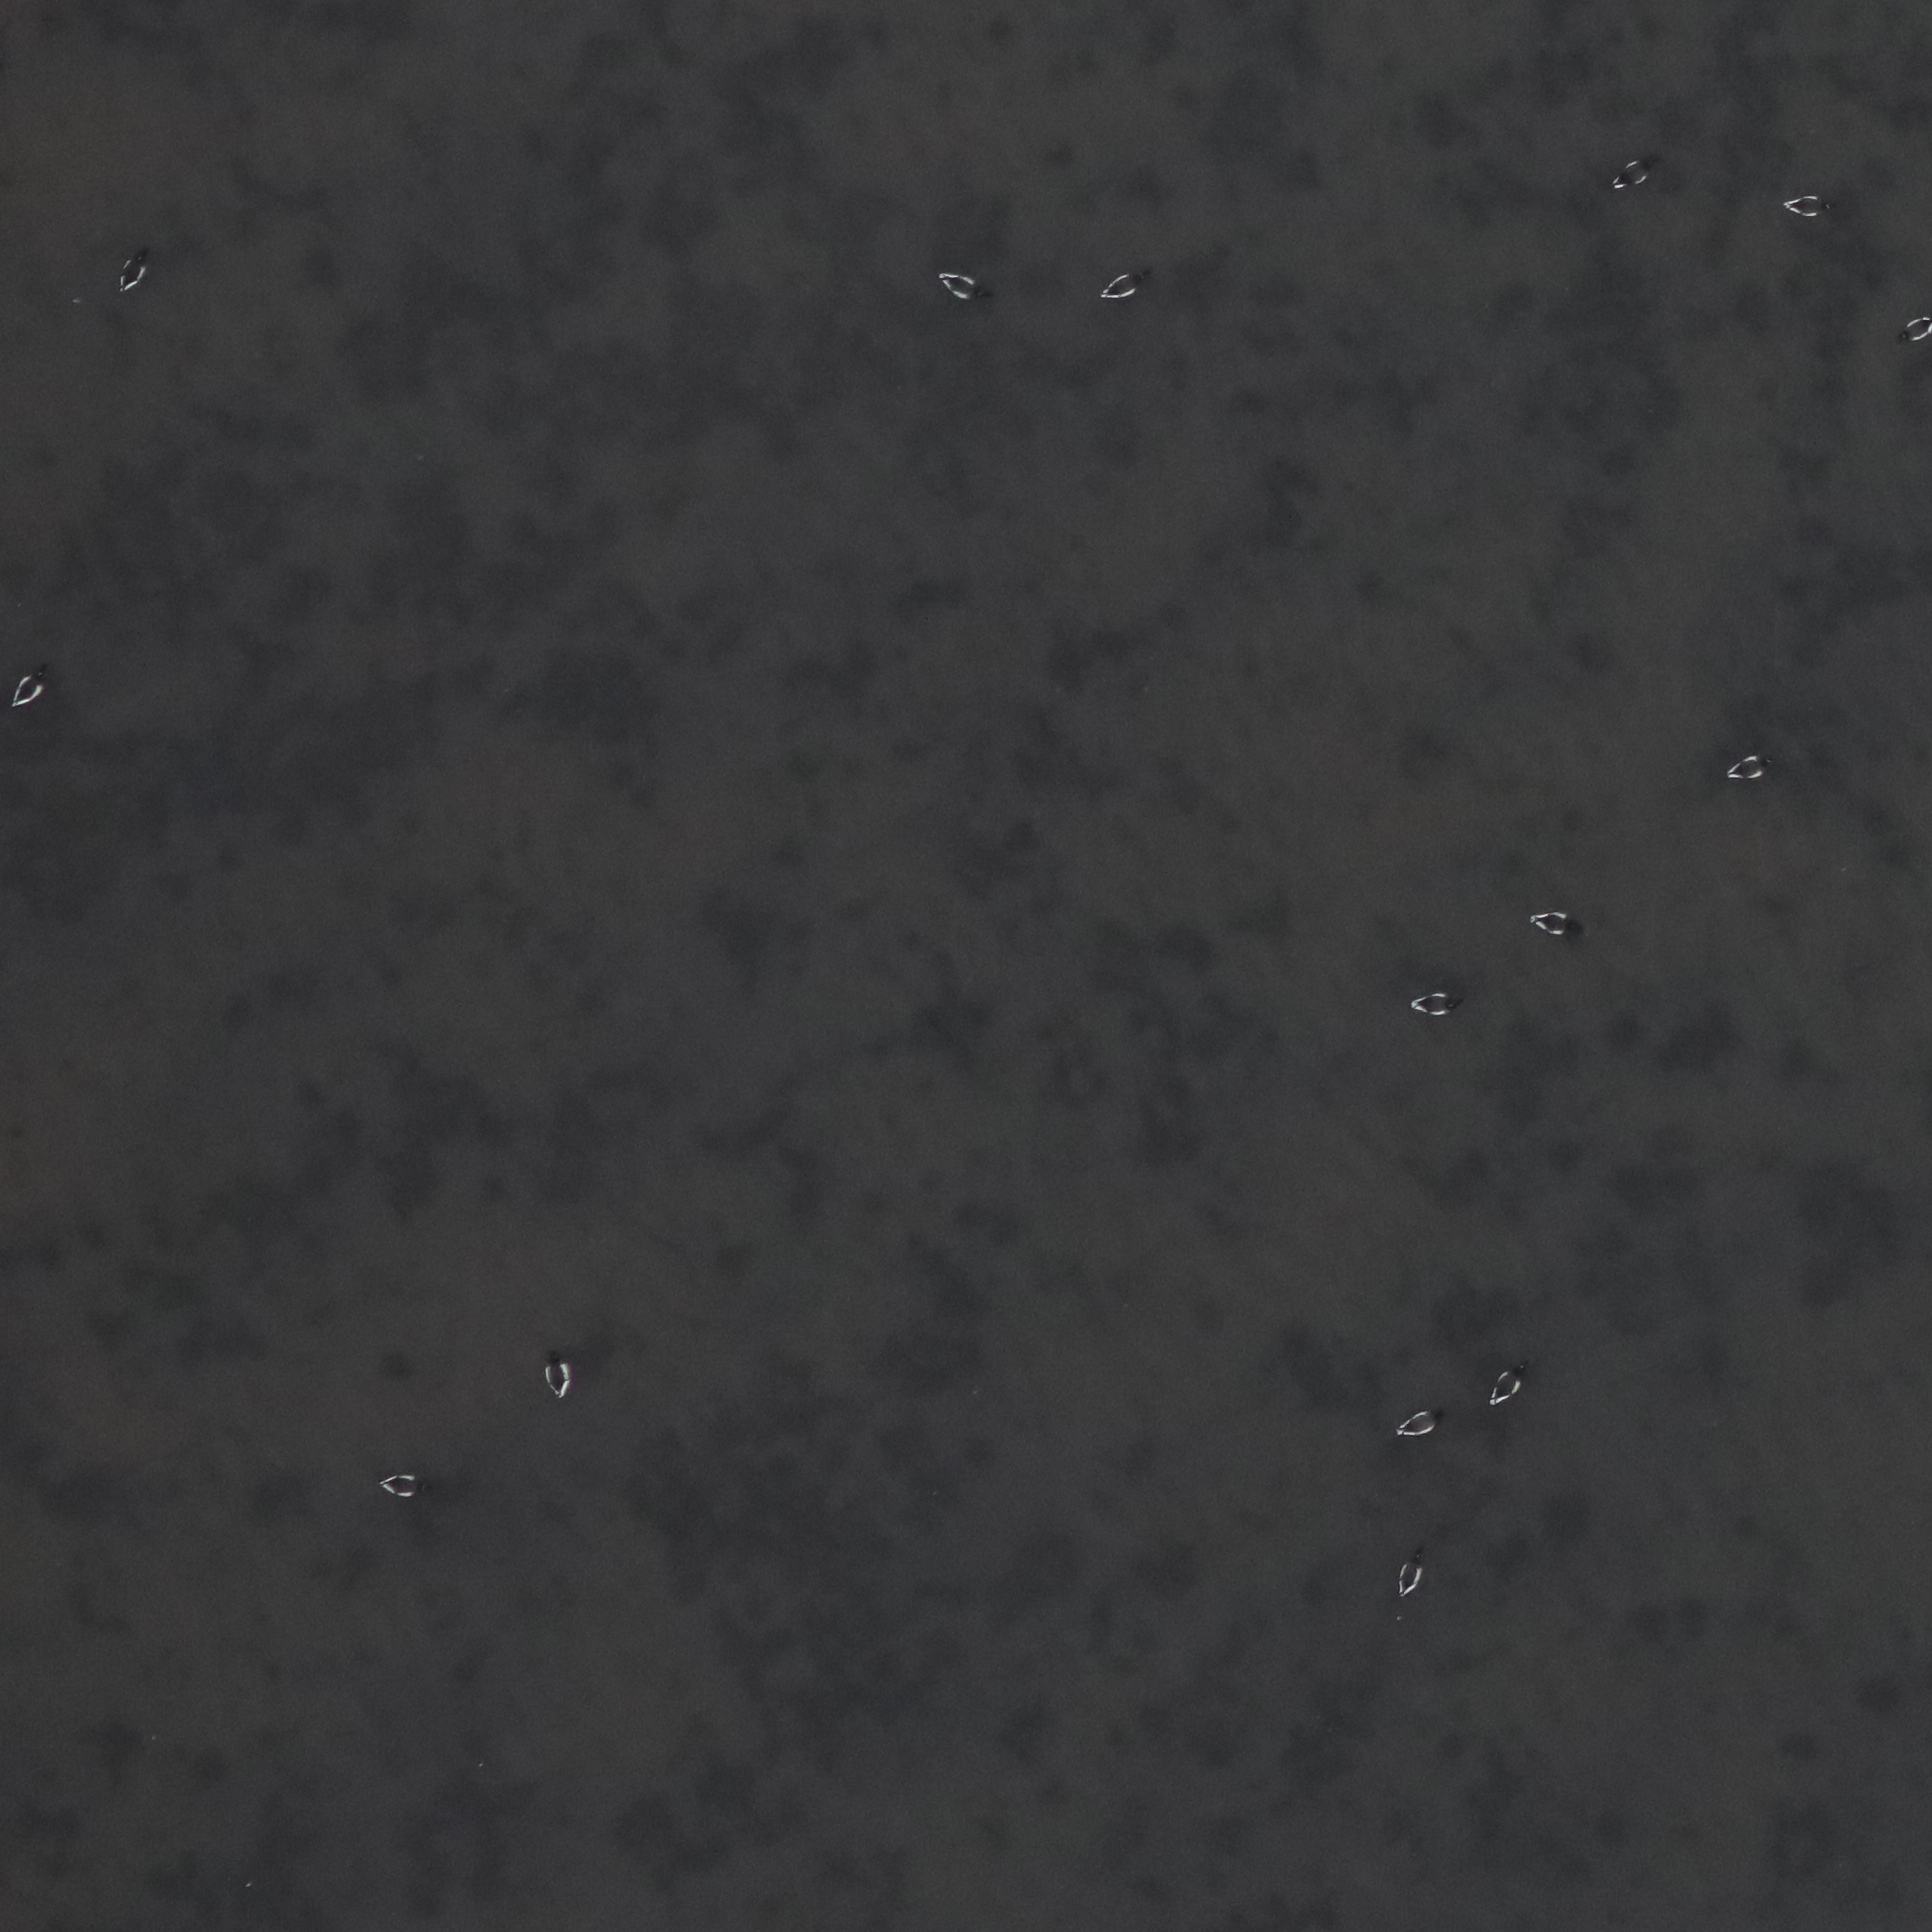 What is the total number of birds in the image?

15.